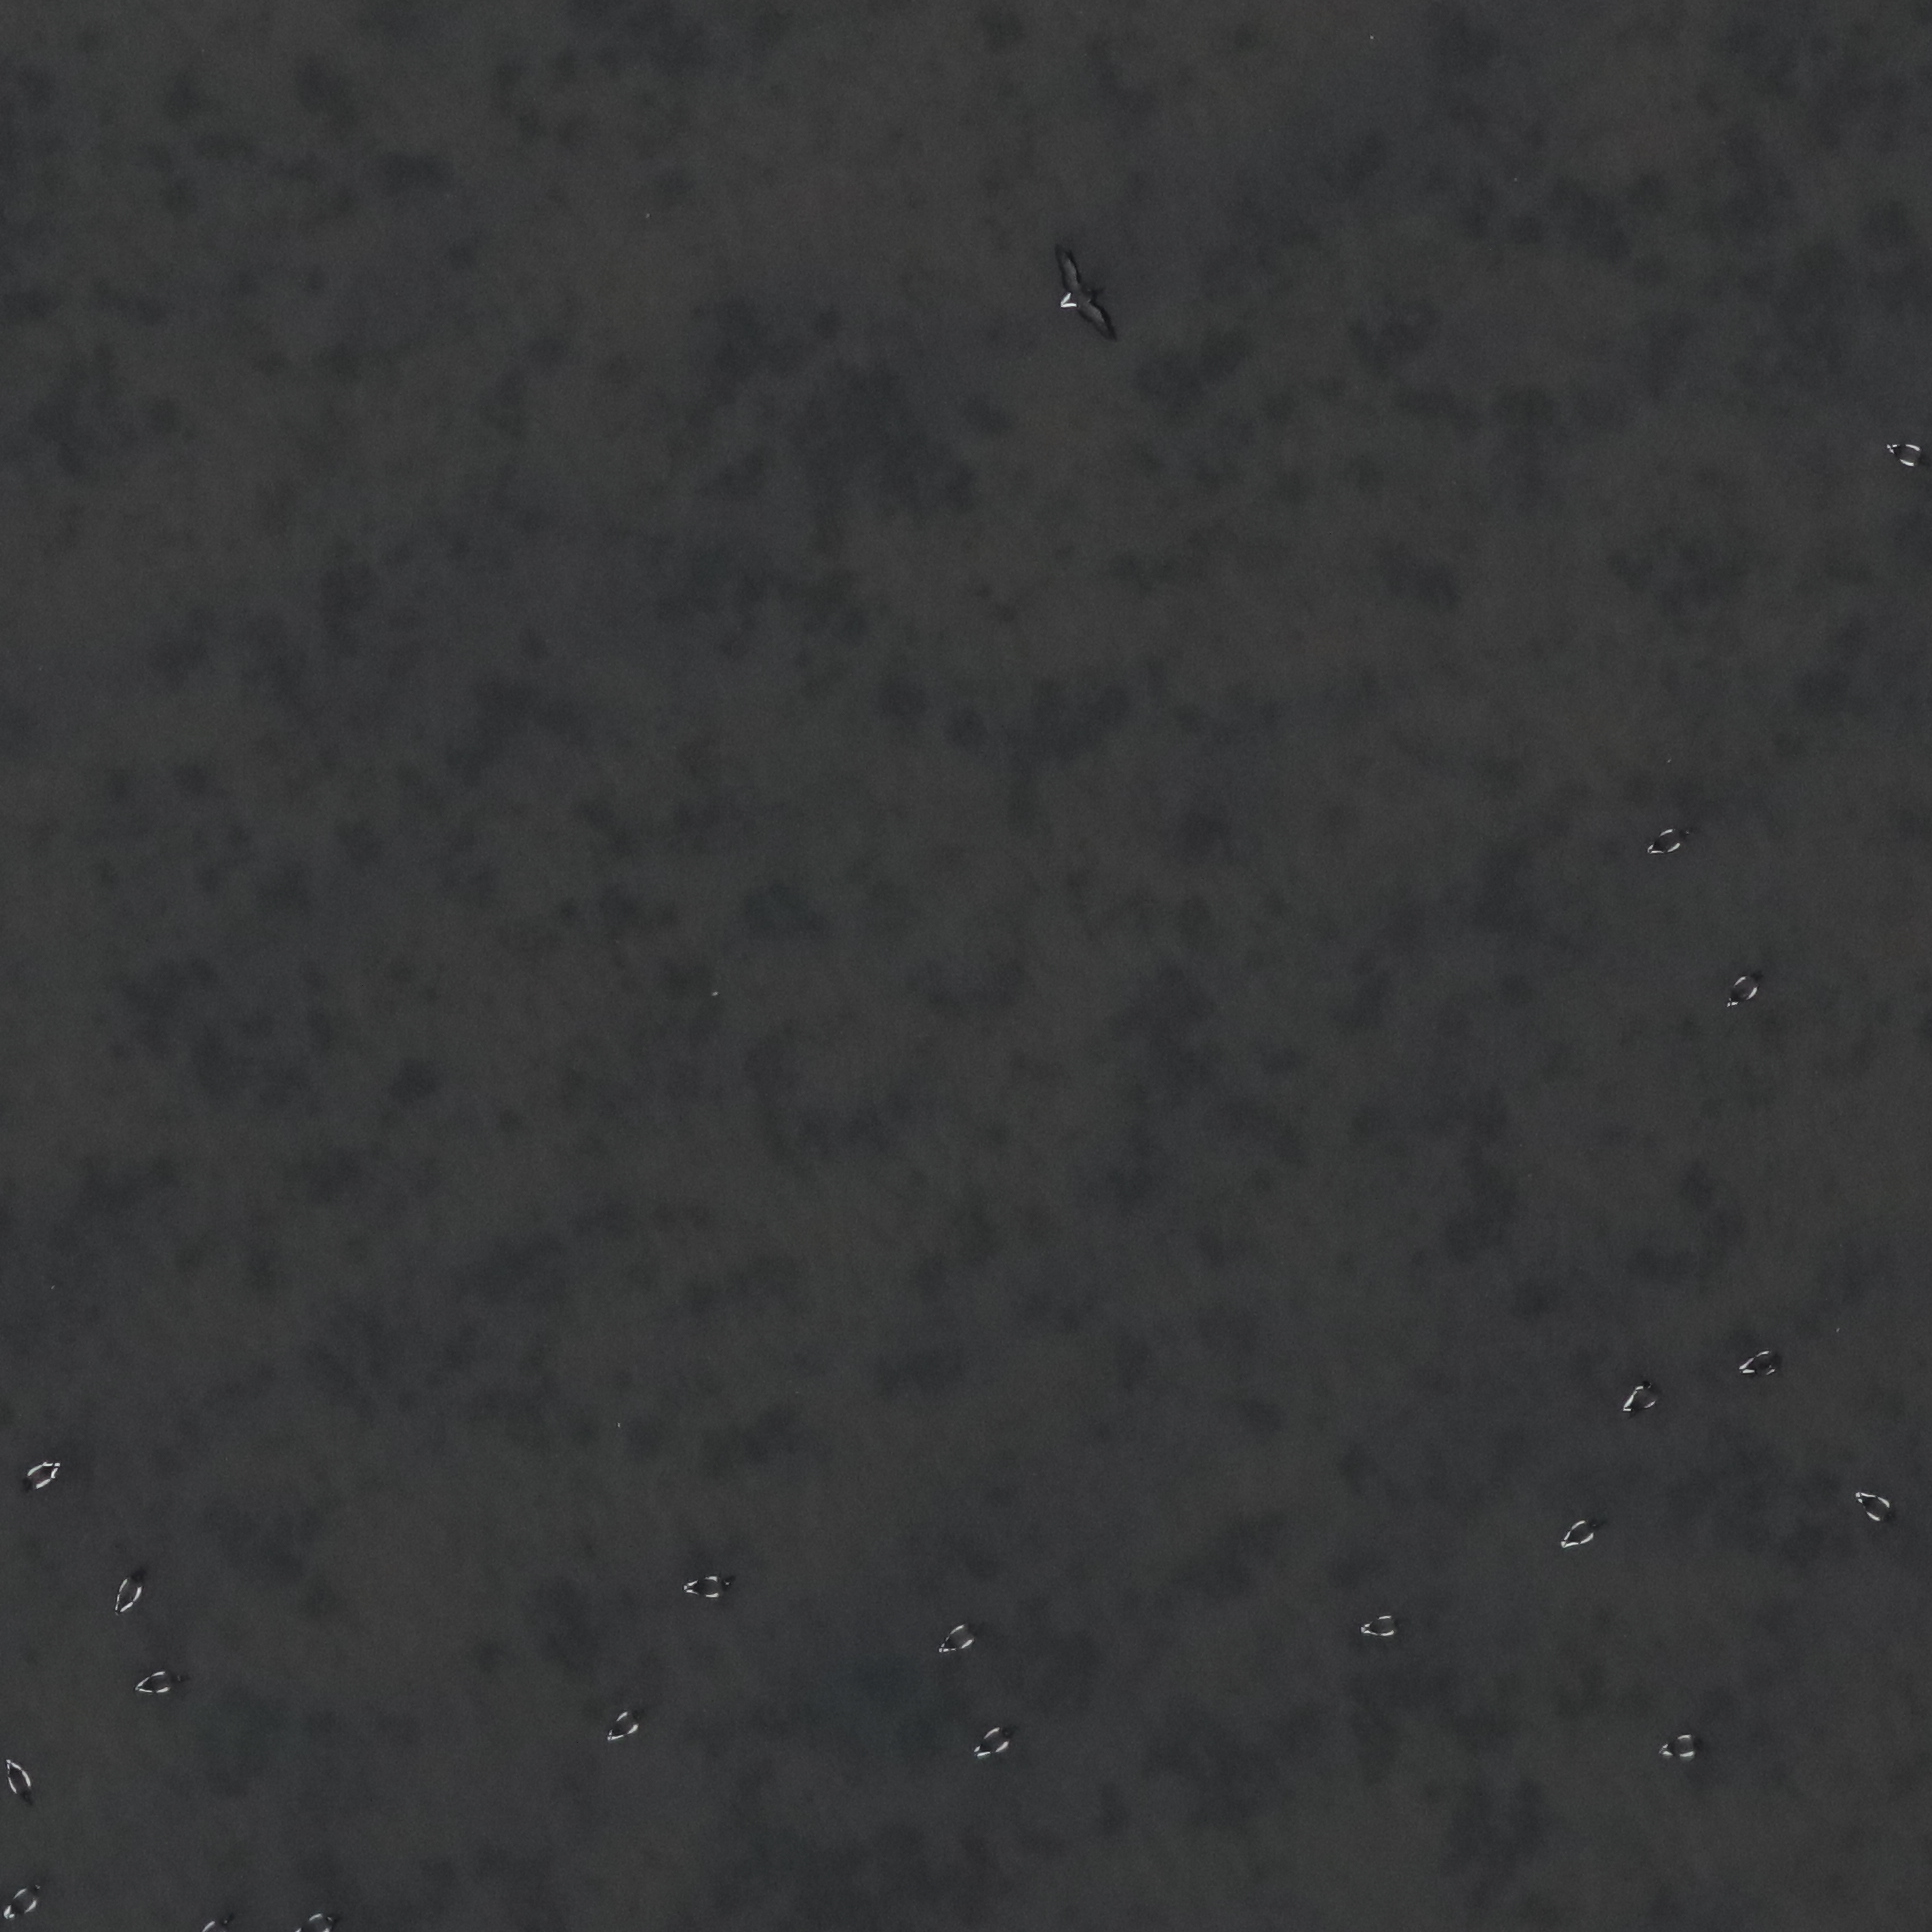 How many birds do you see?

20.